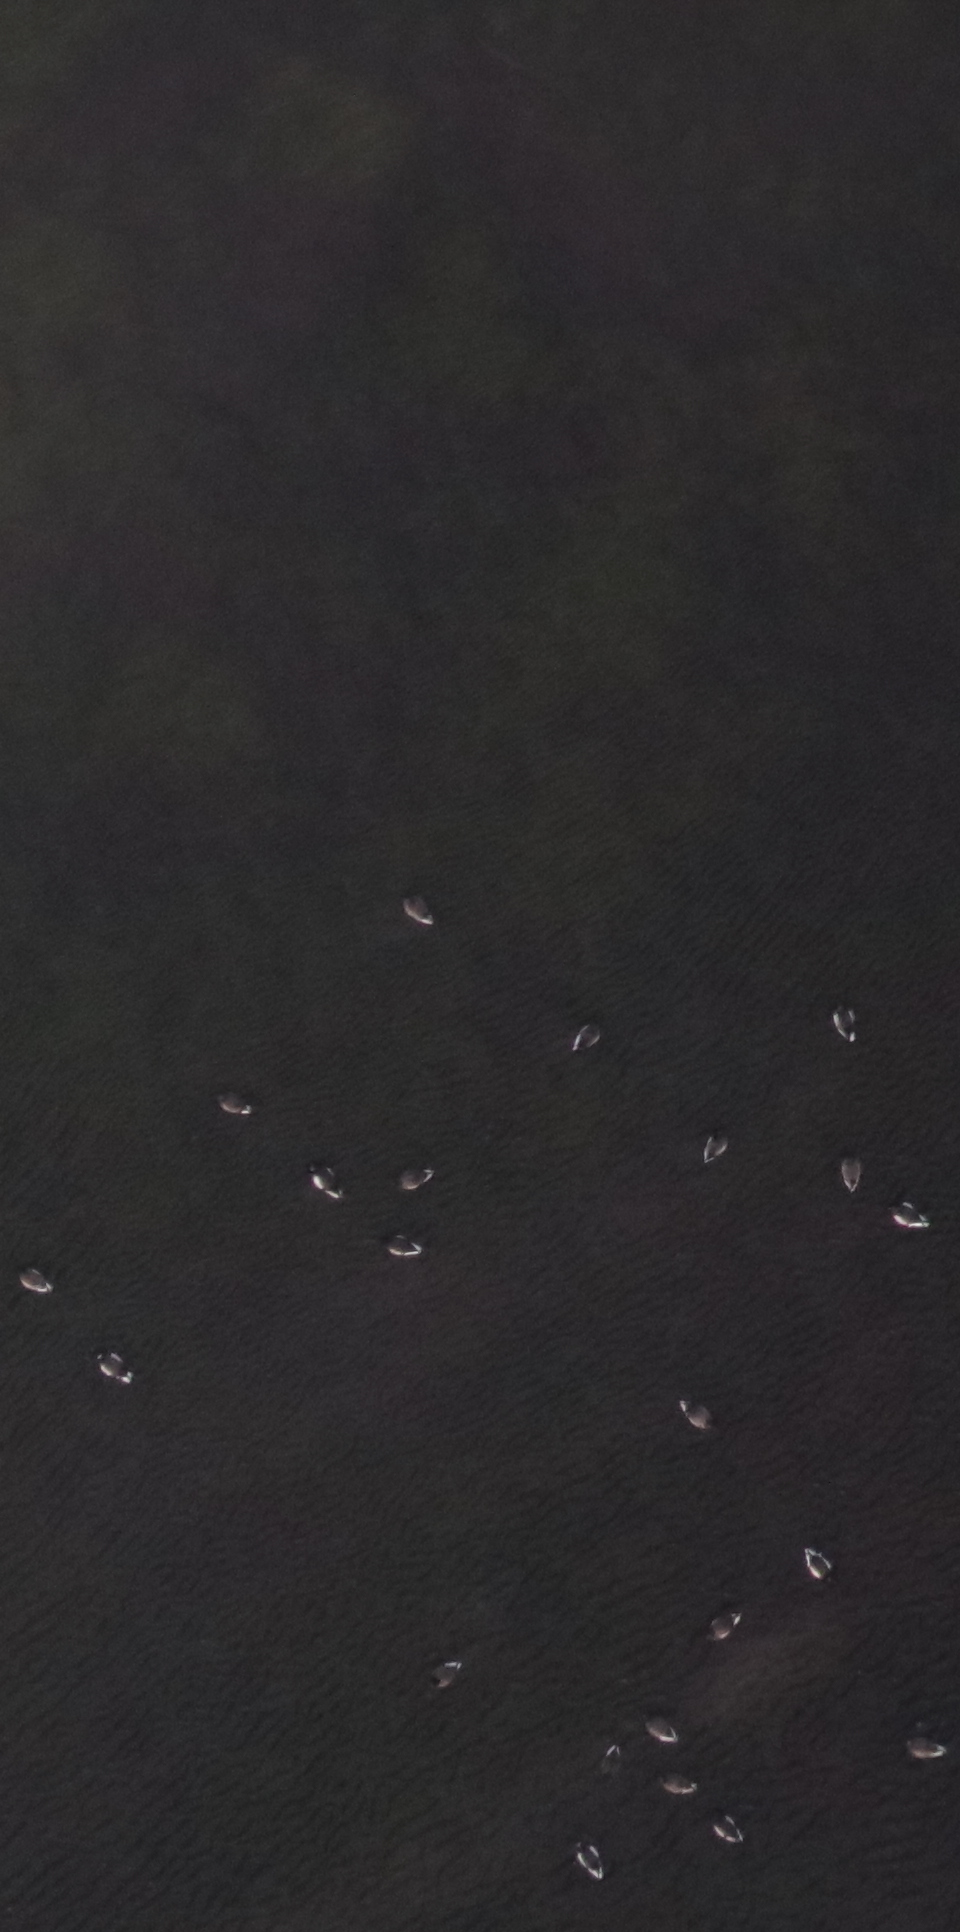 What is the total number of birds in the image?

22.